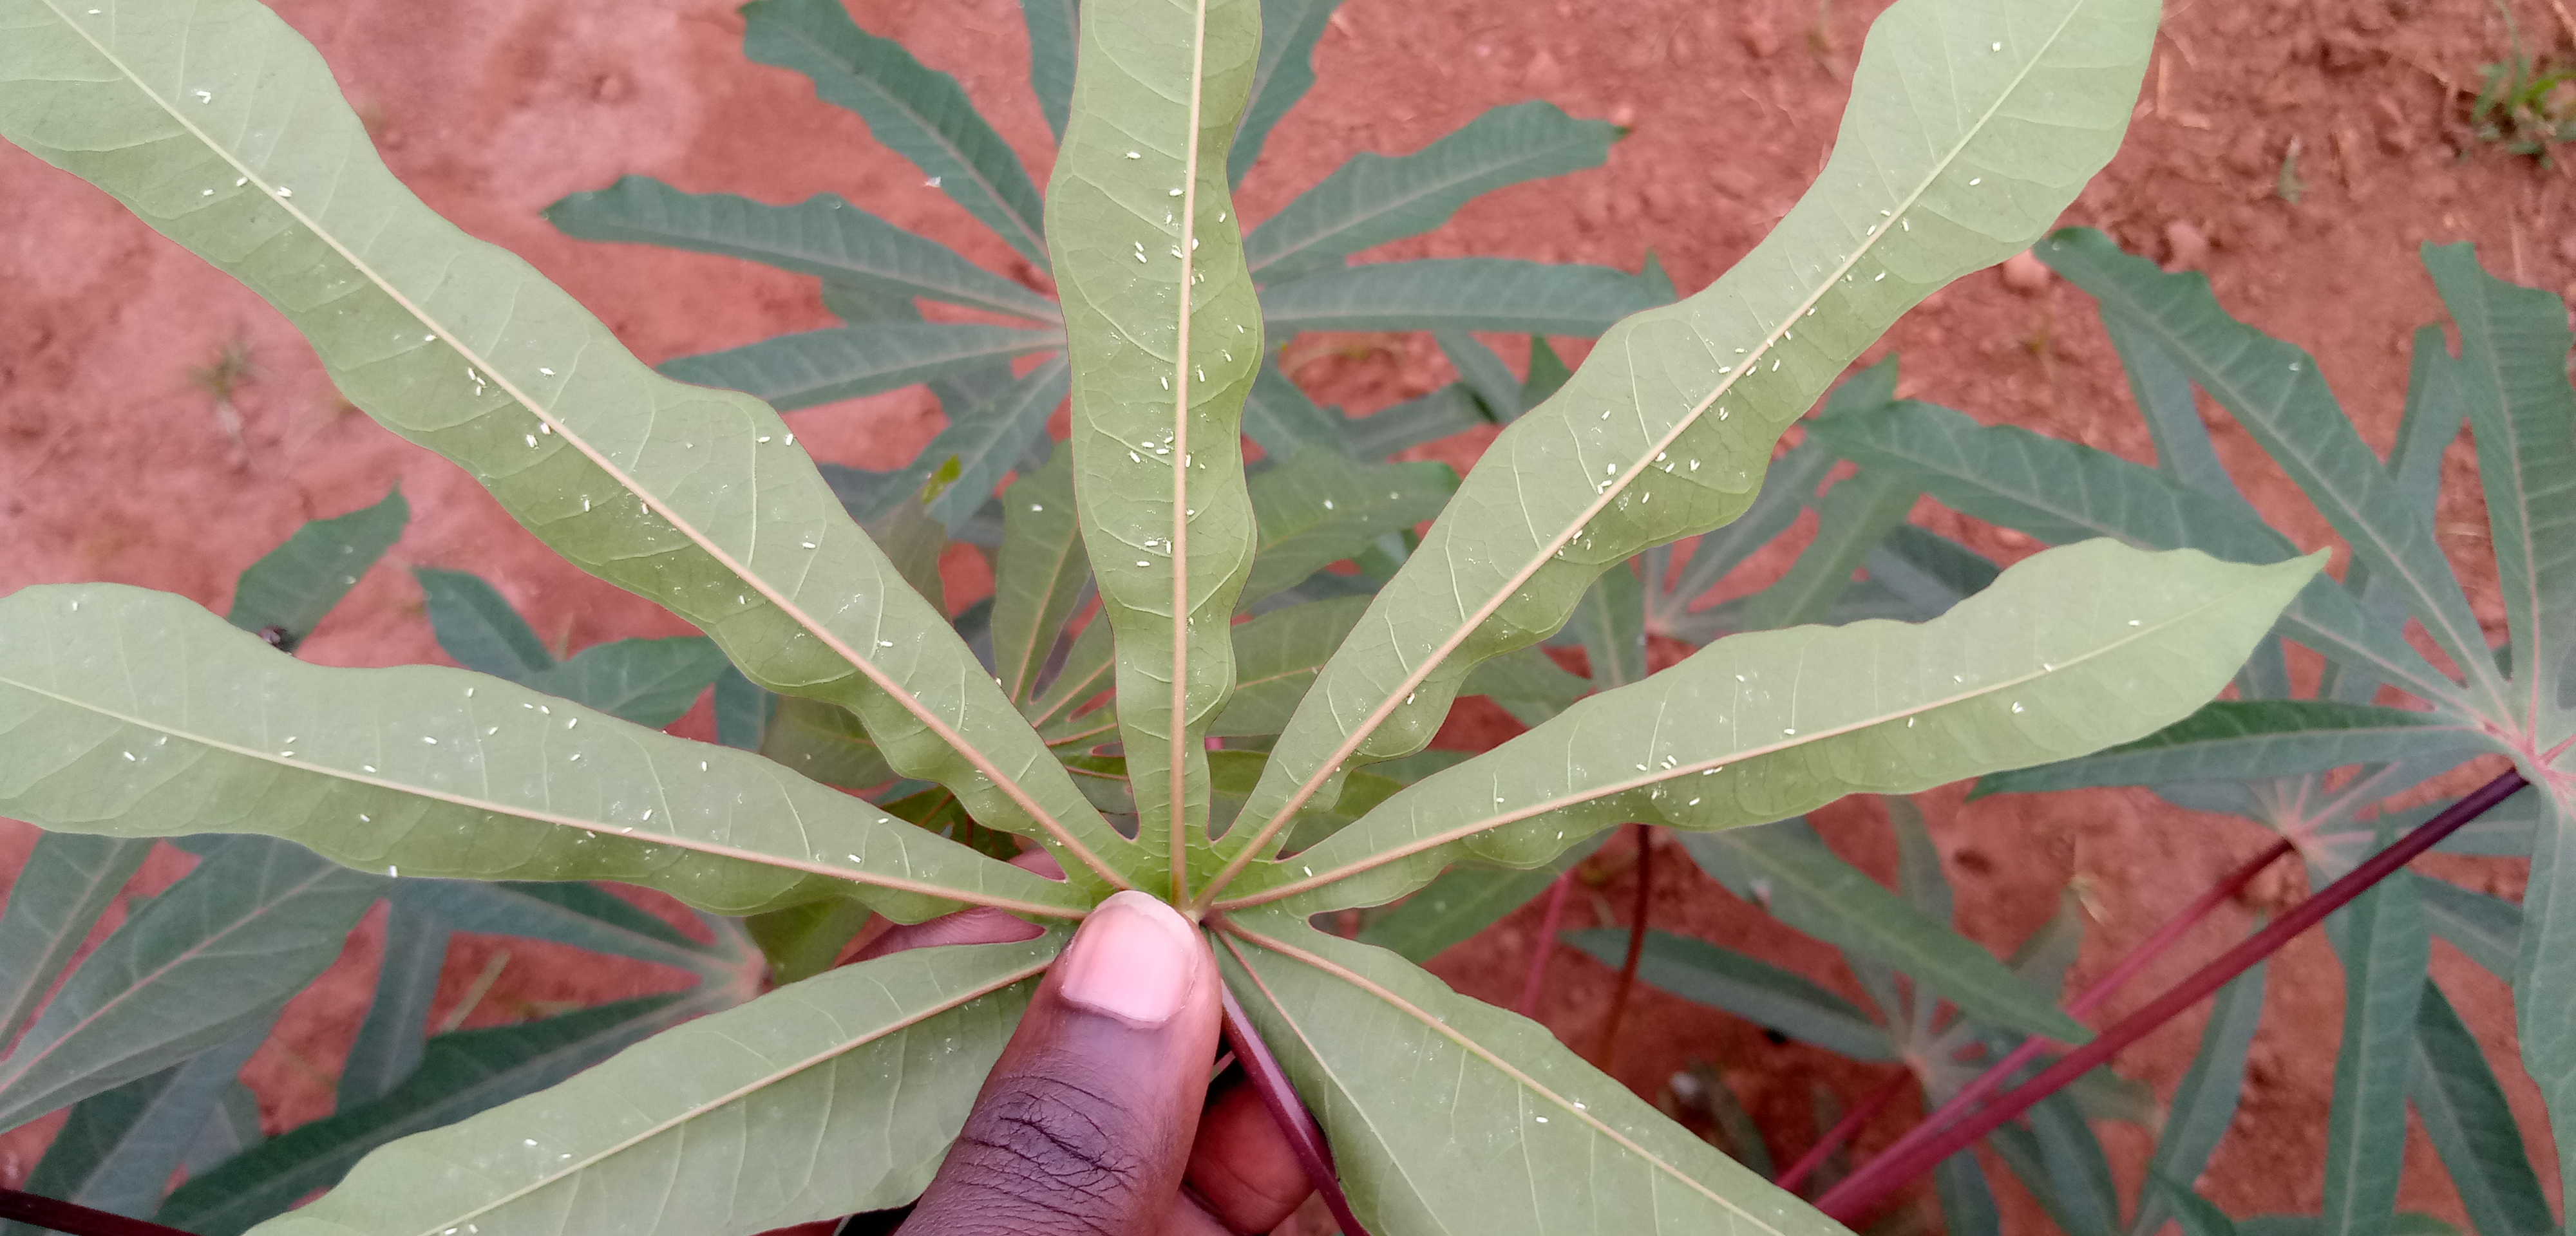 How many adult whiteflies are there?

118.